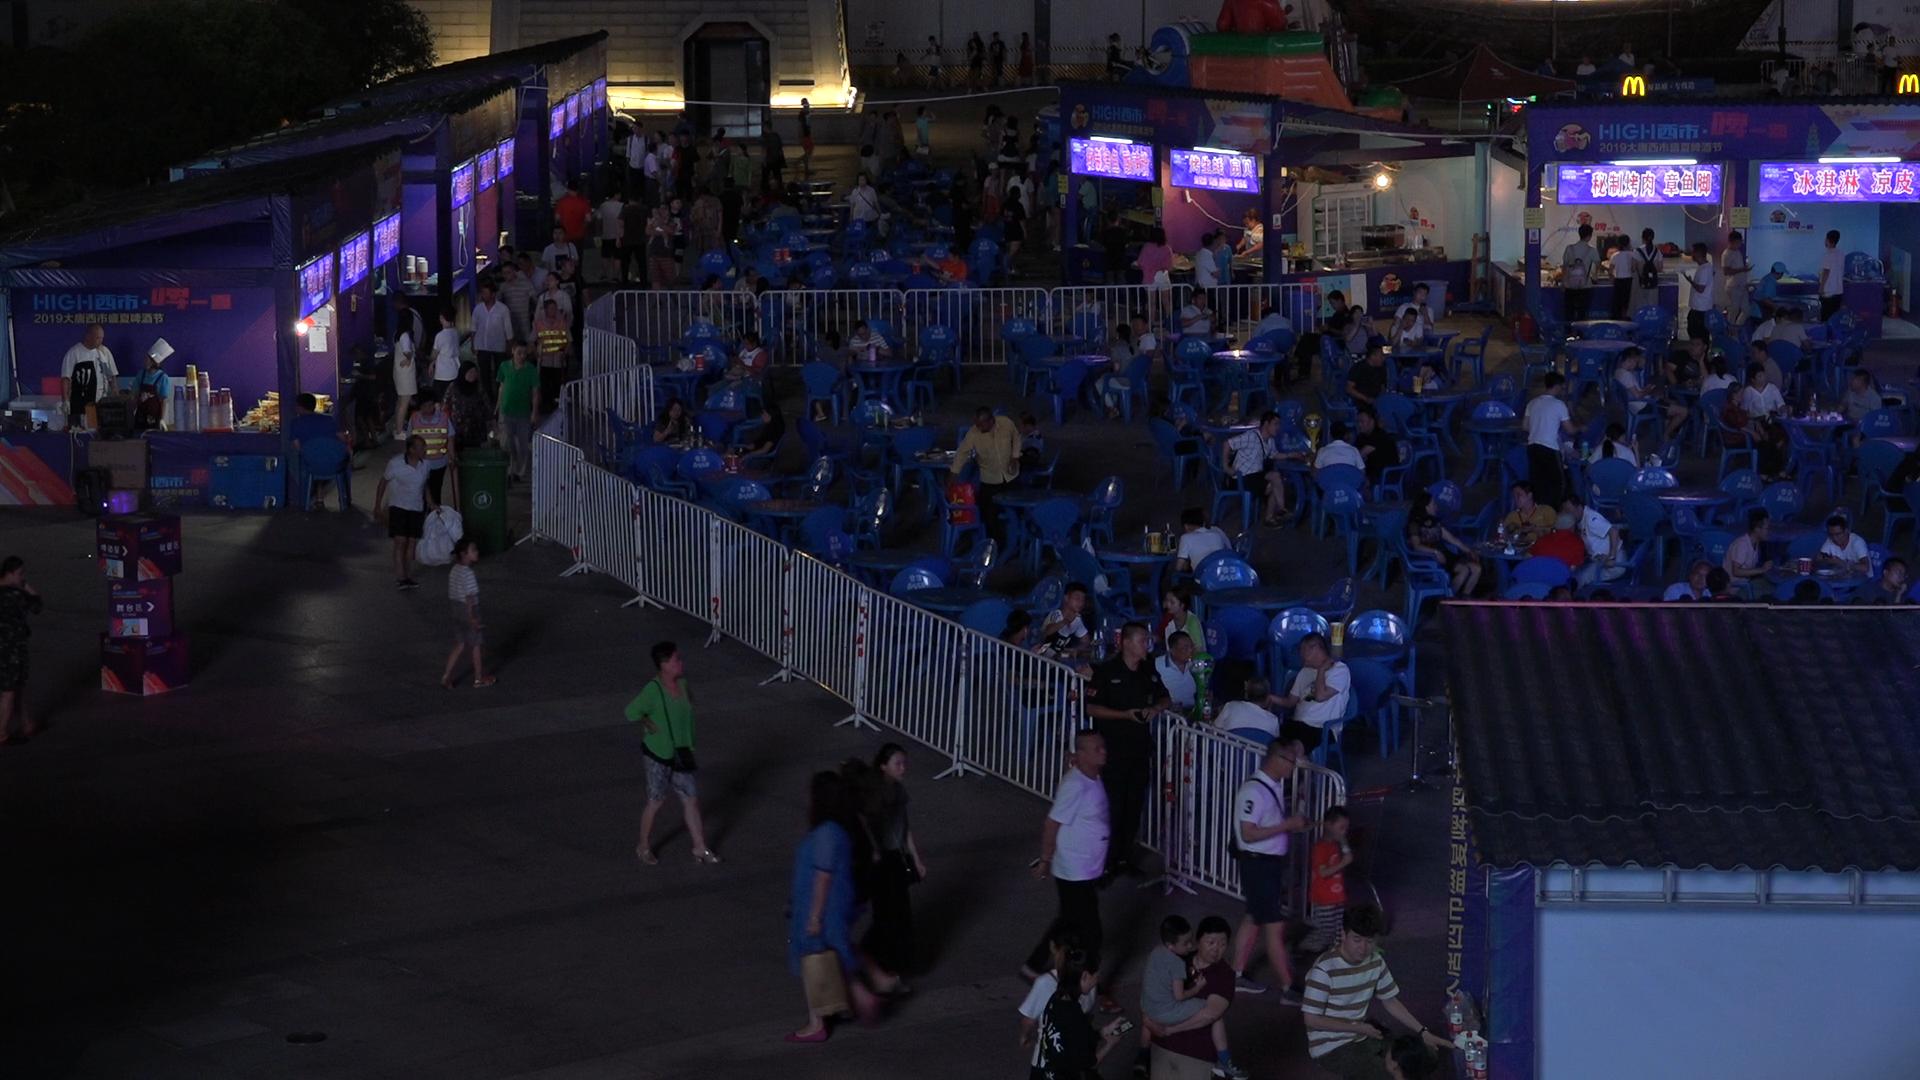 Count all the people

147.